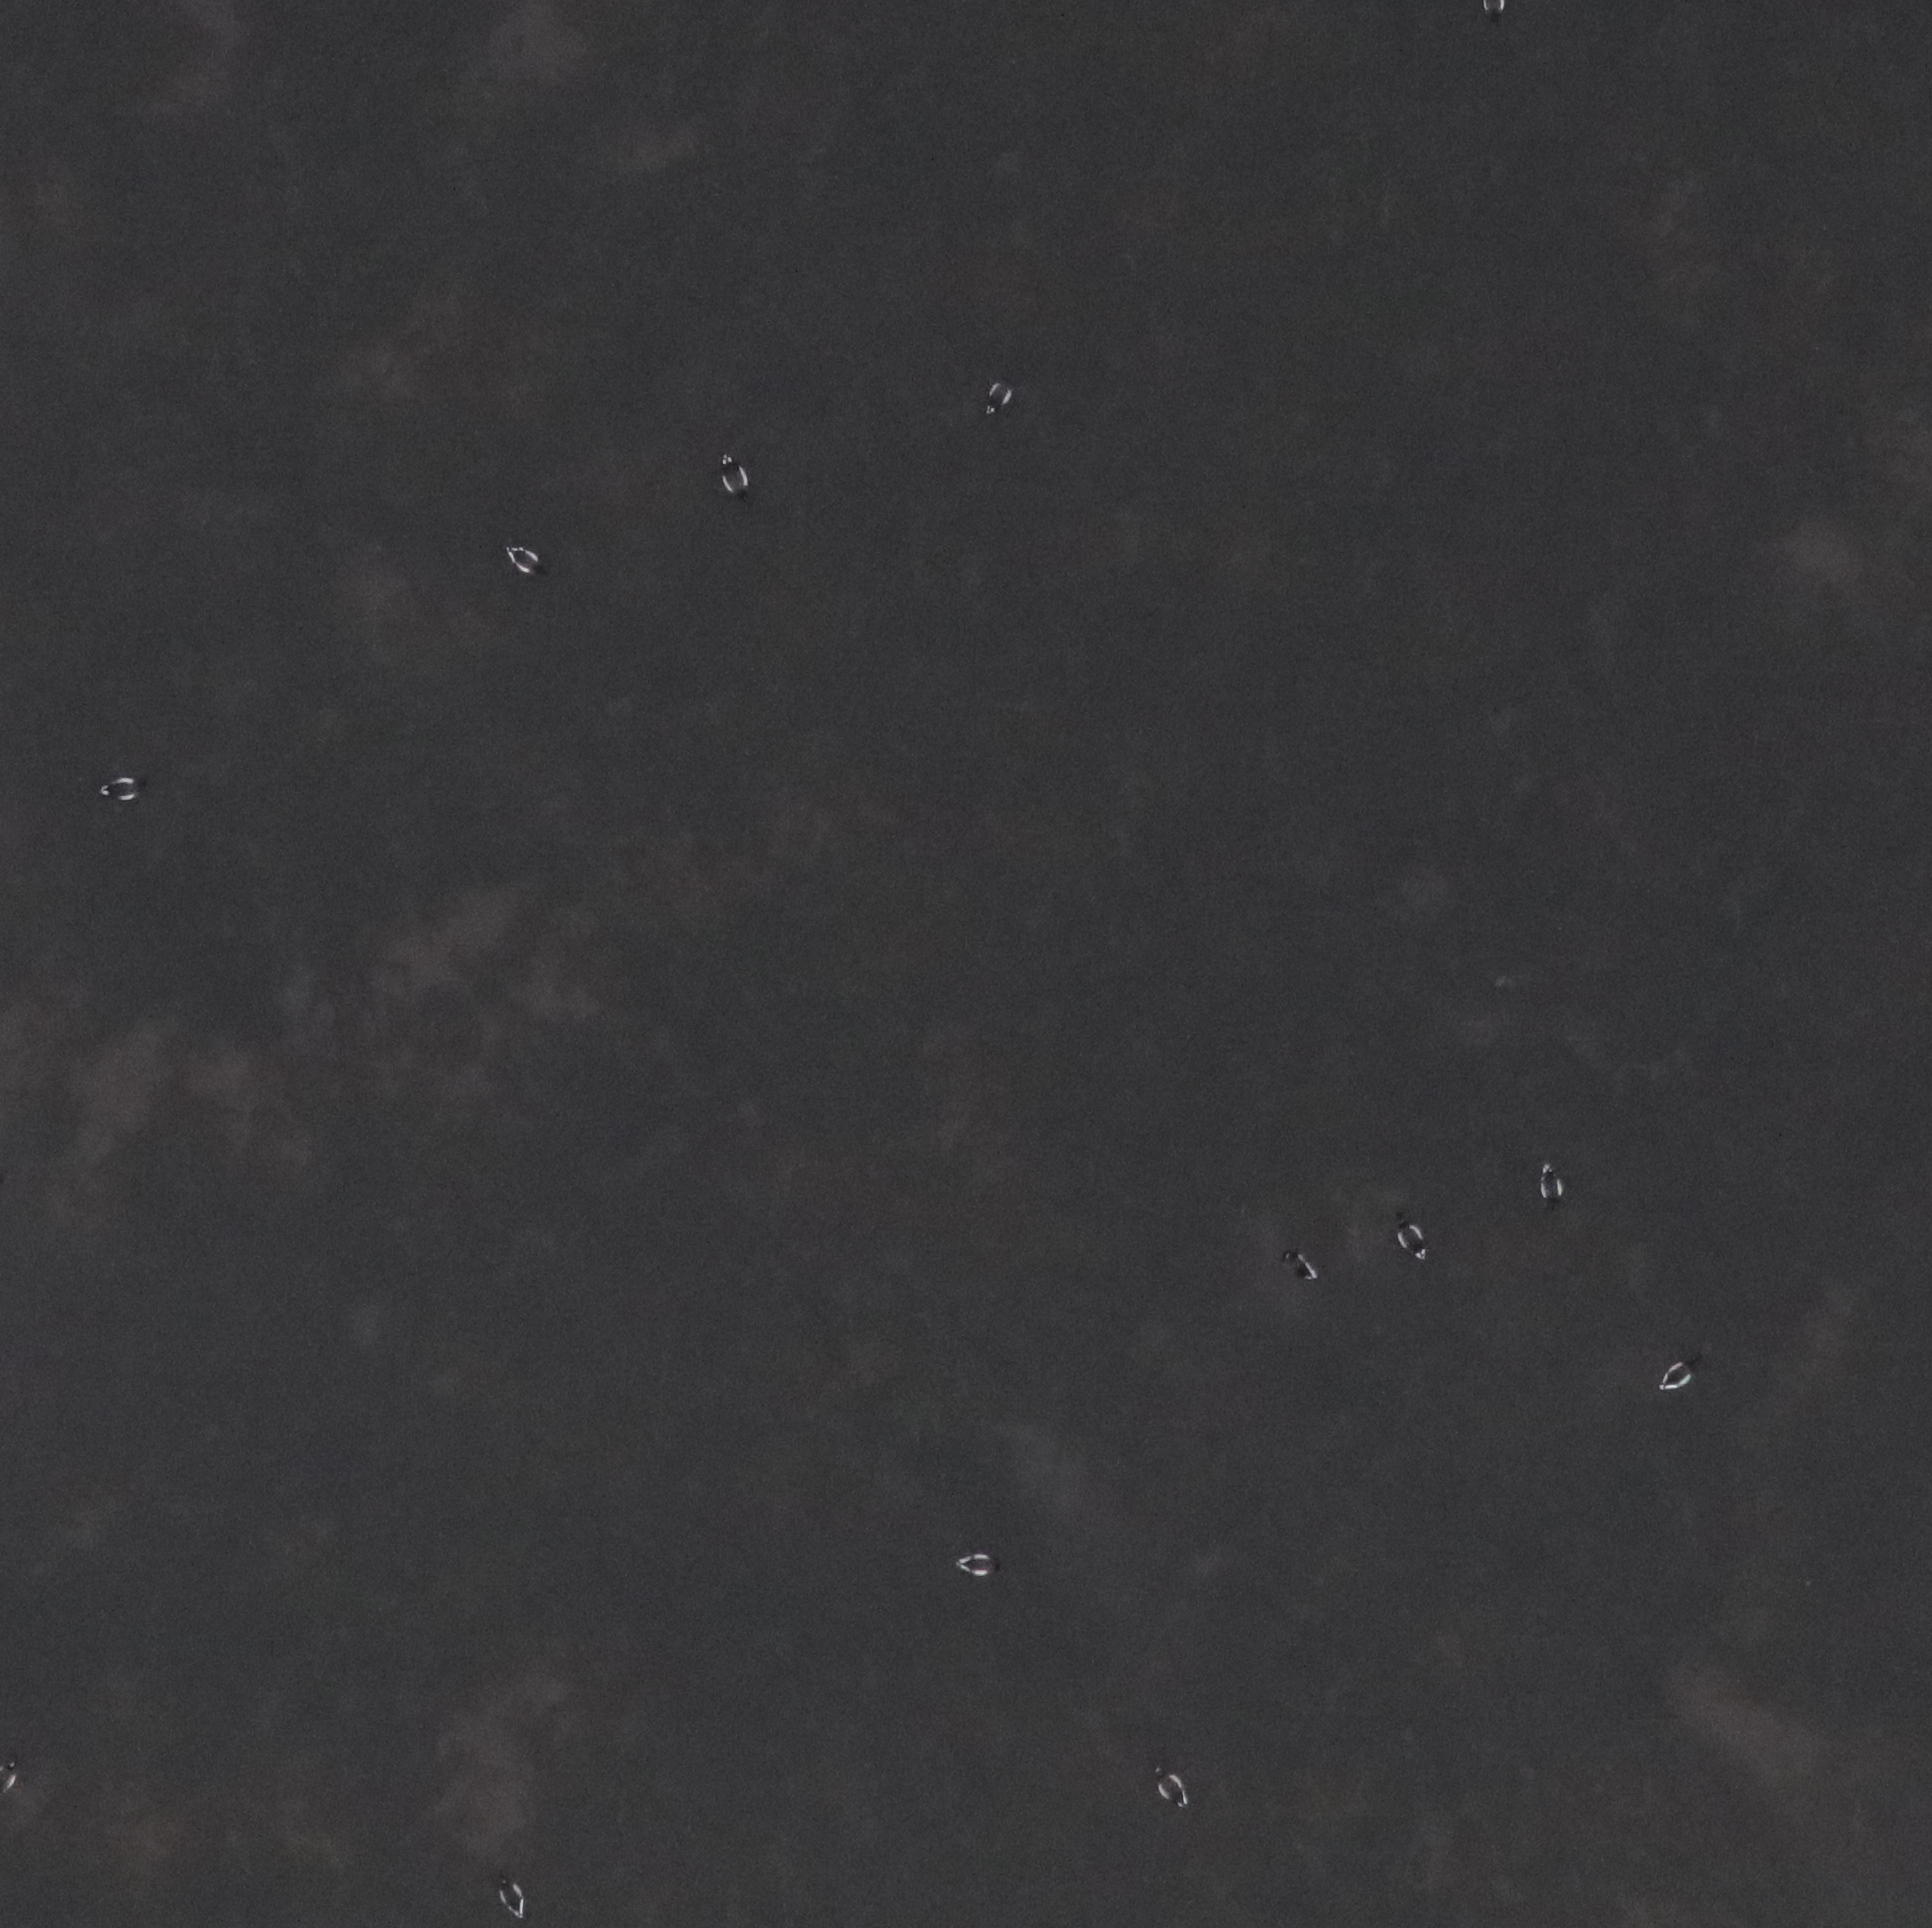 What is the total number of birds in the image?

13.